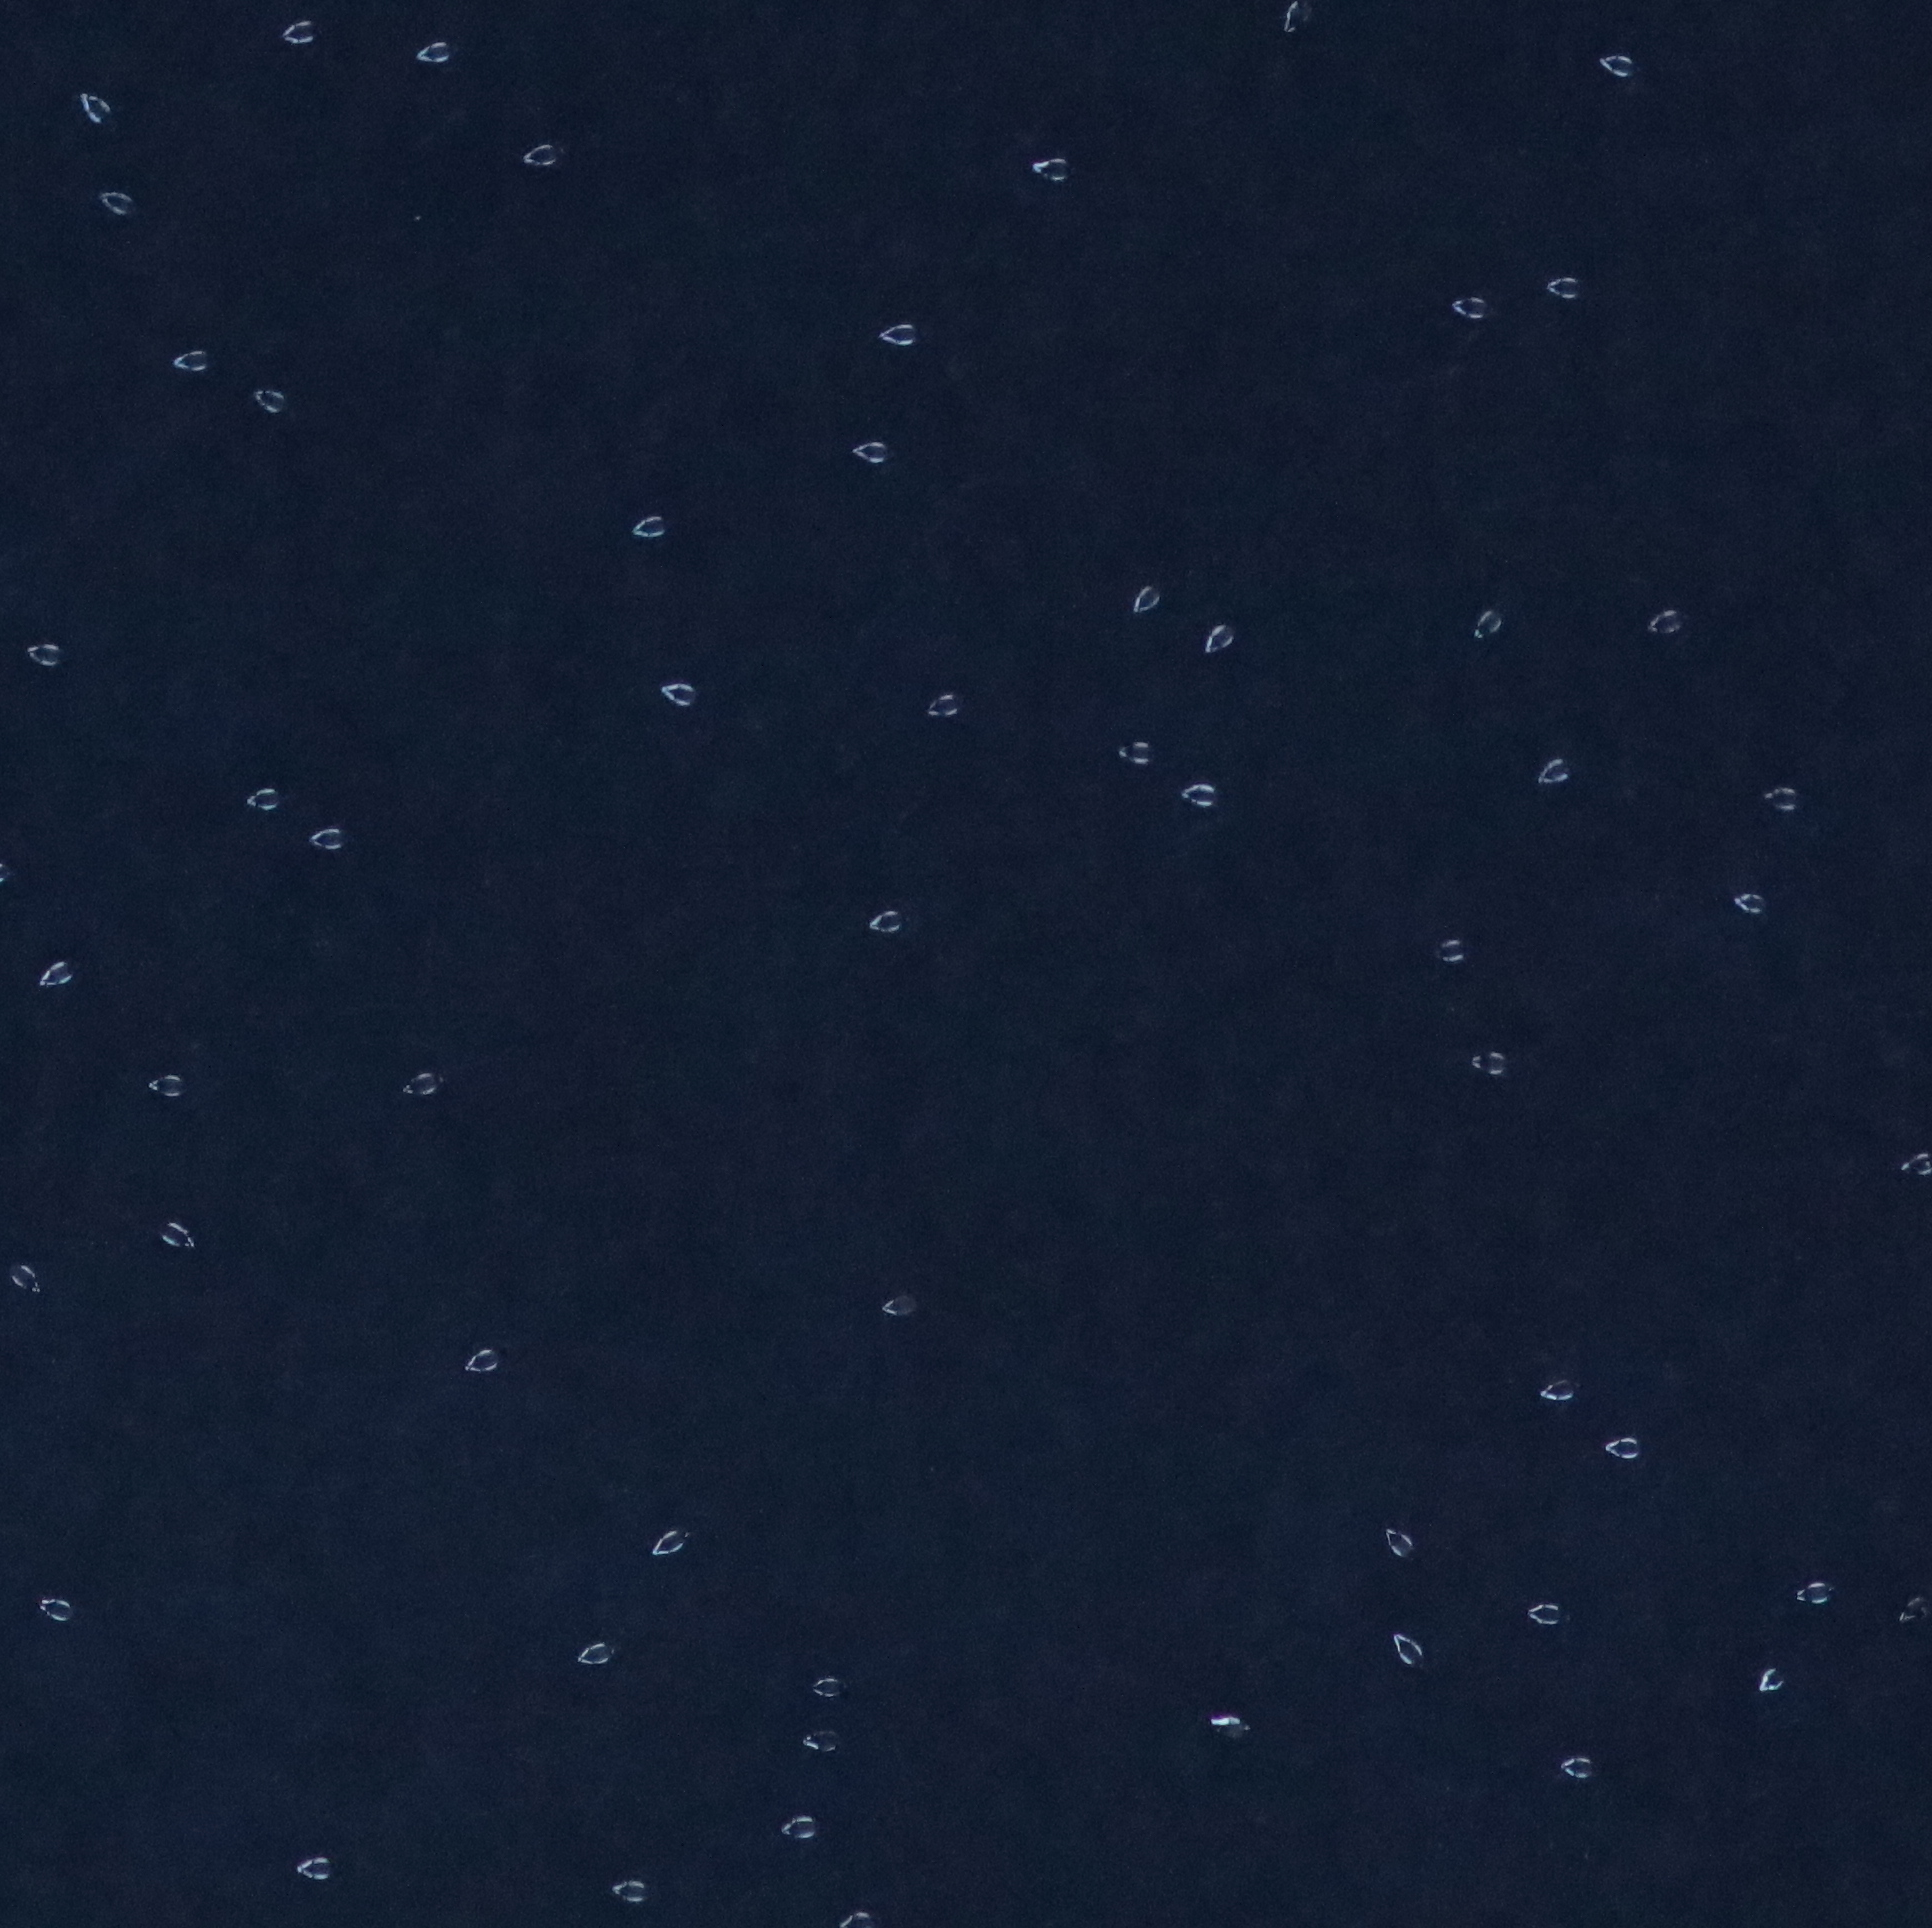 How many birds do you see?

58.